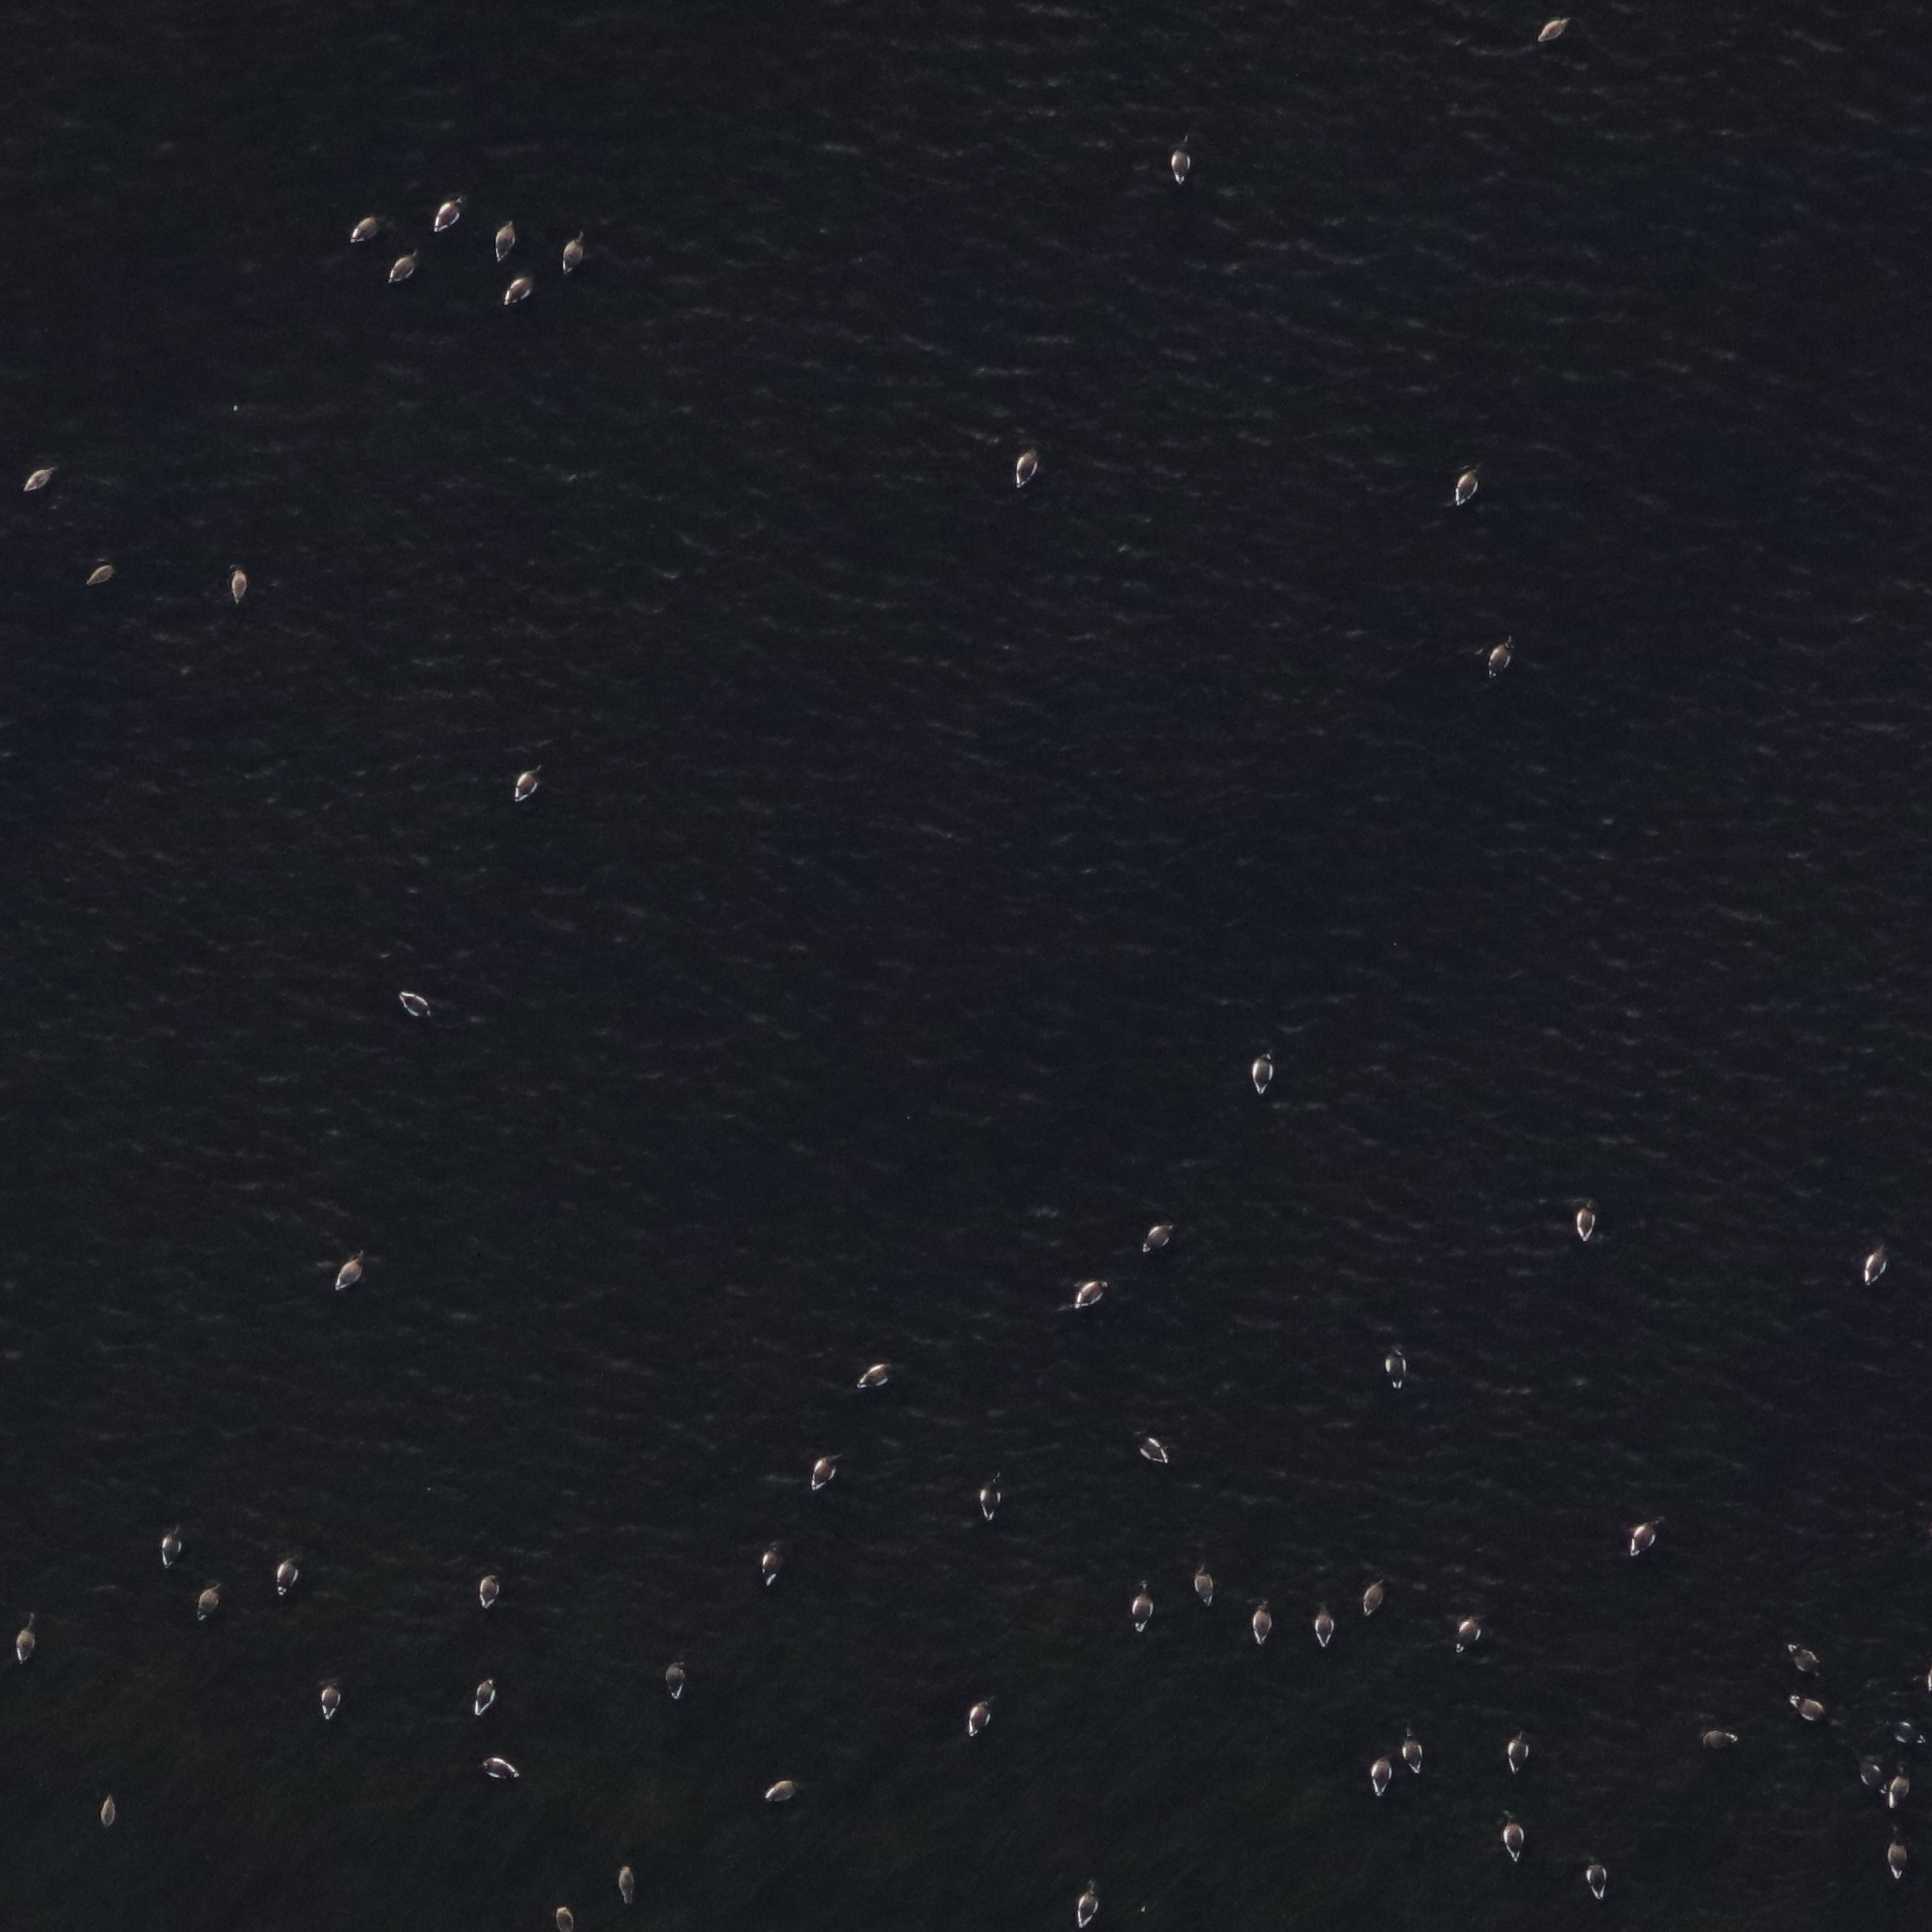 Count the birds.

62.